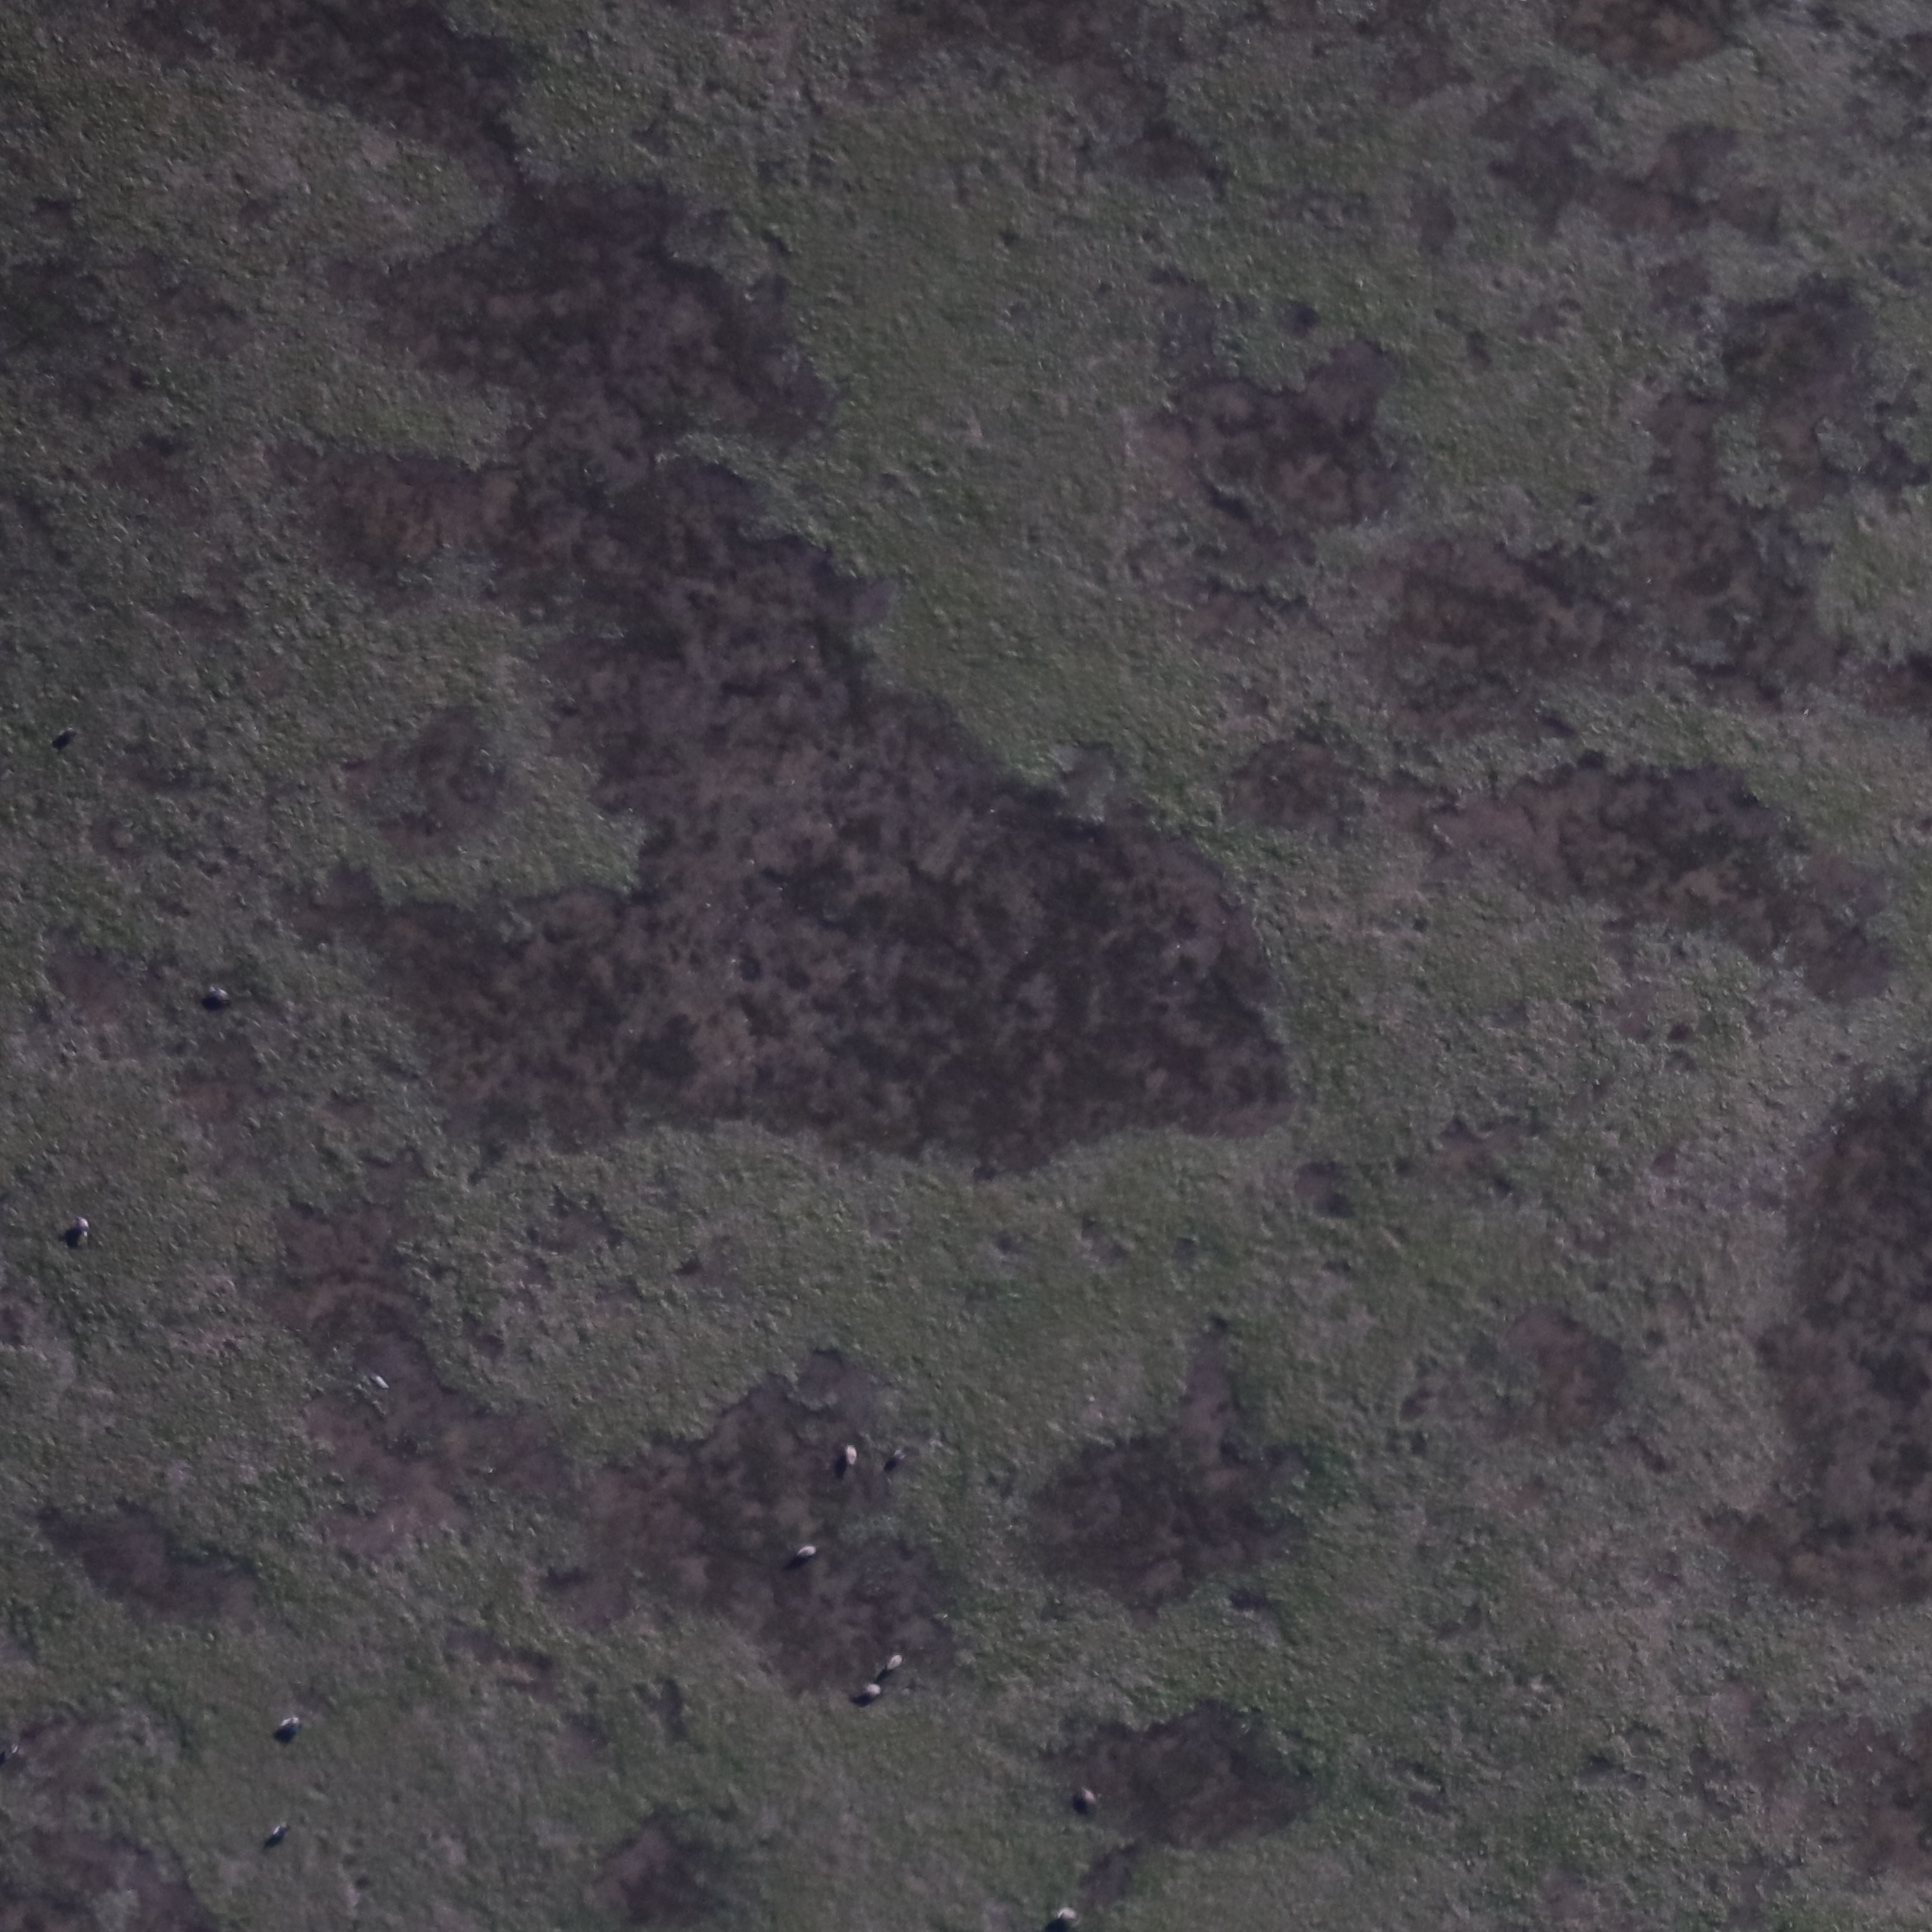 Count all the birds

12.